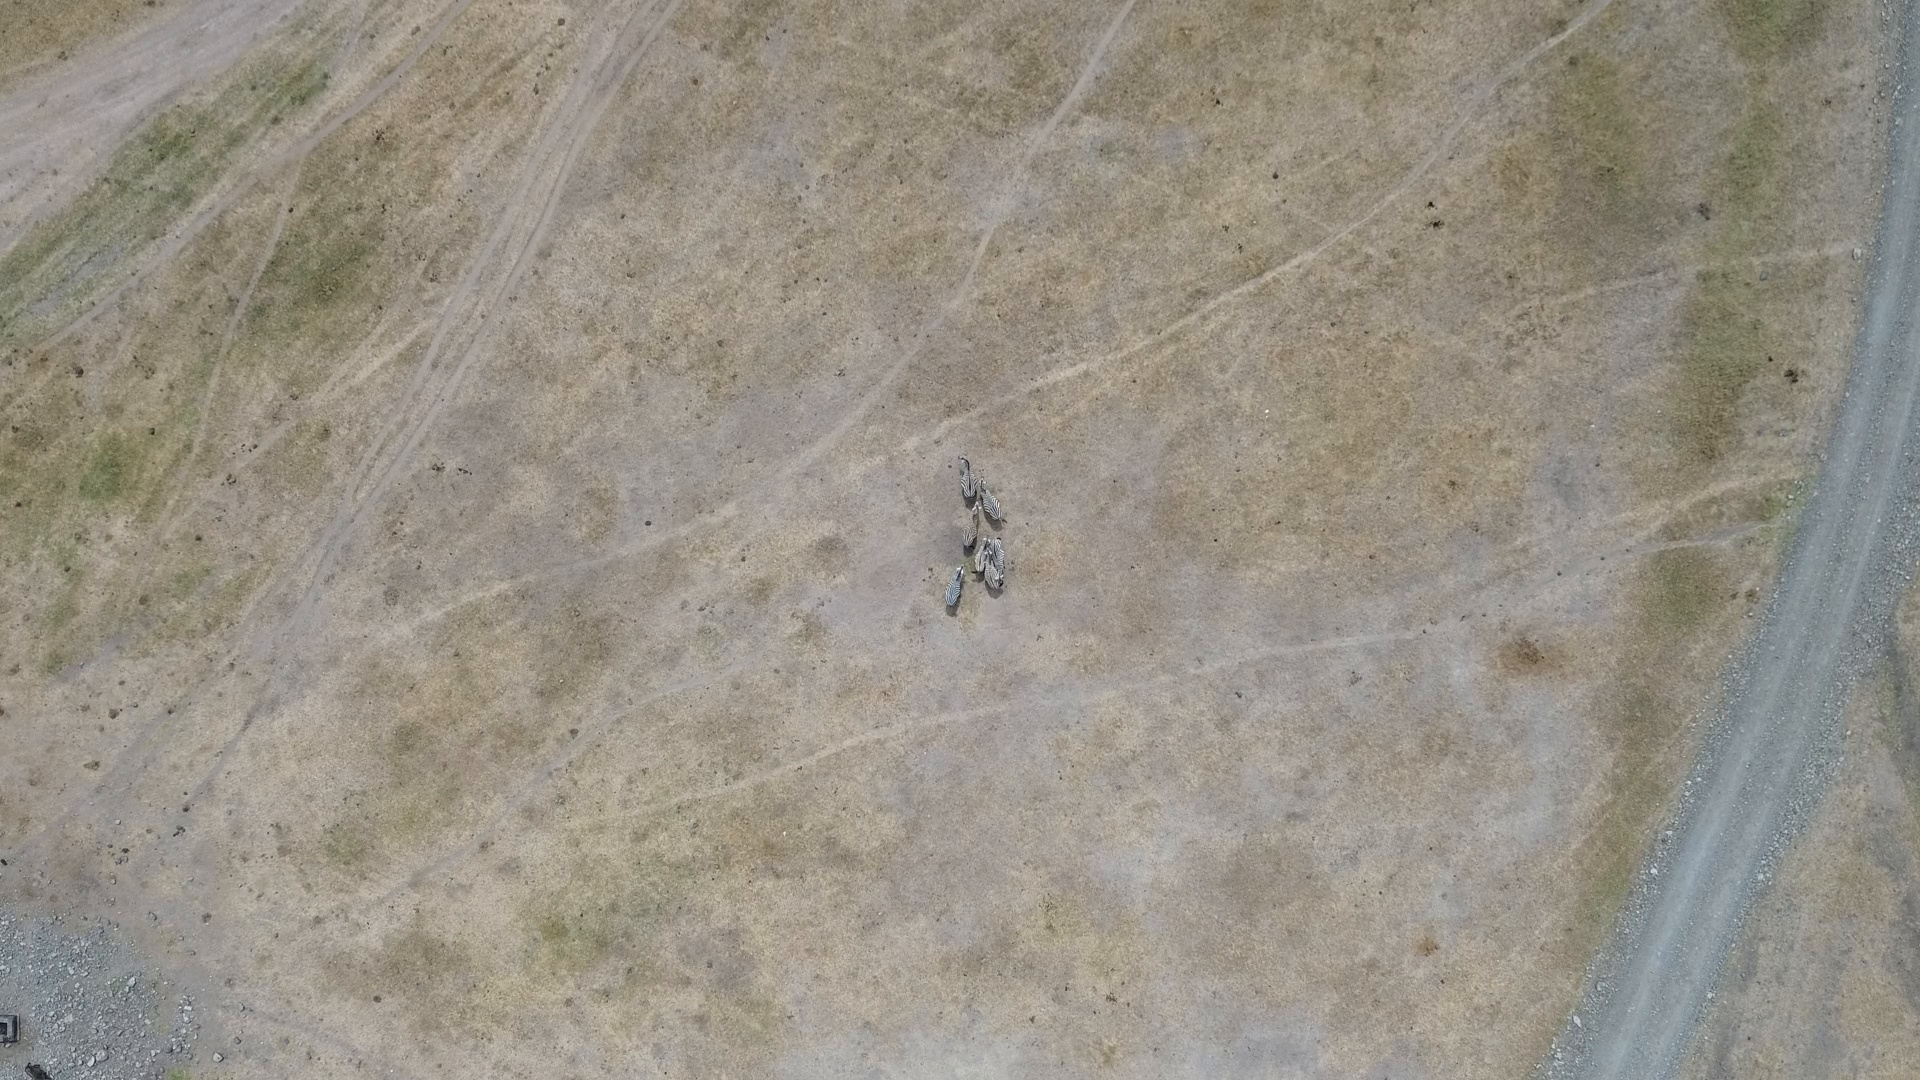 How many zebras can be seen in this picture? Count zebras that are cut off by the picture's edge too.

7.